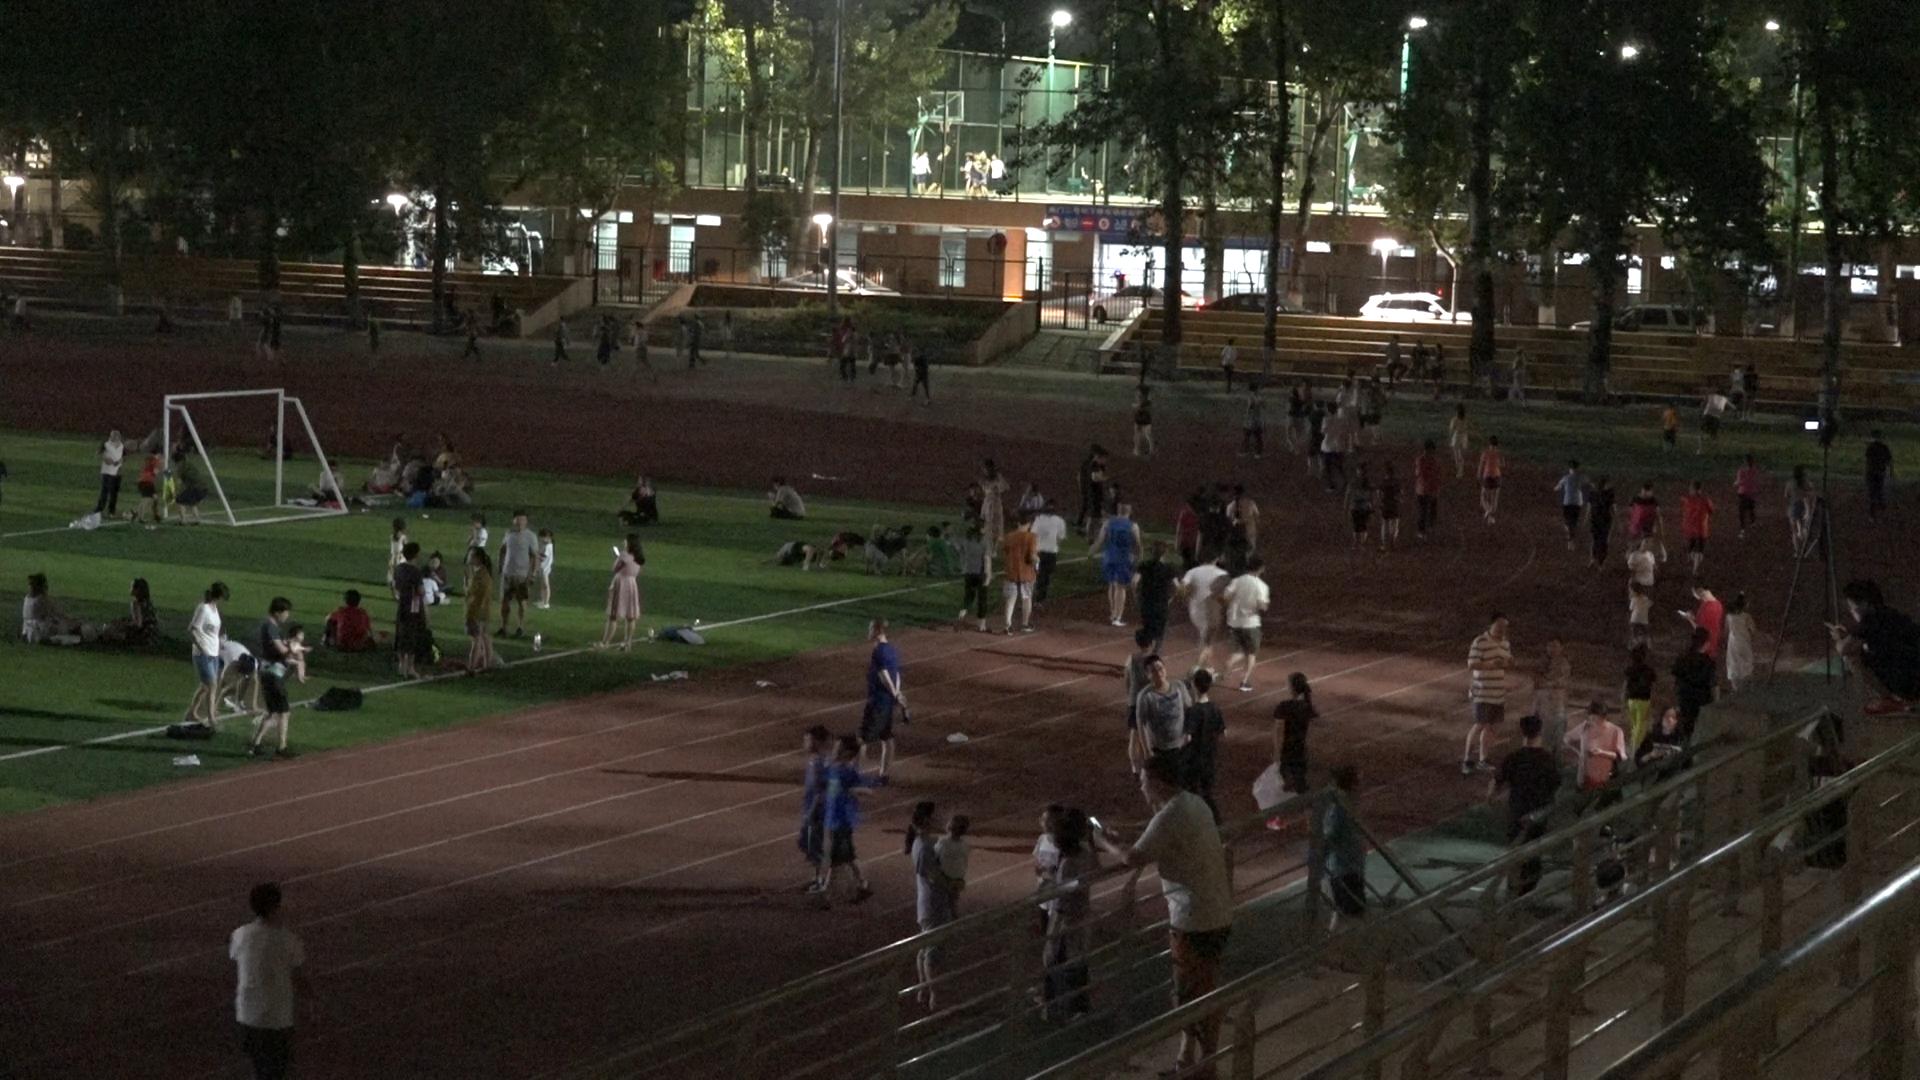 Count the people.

141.